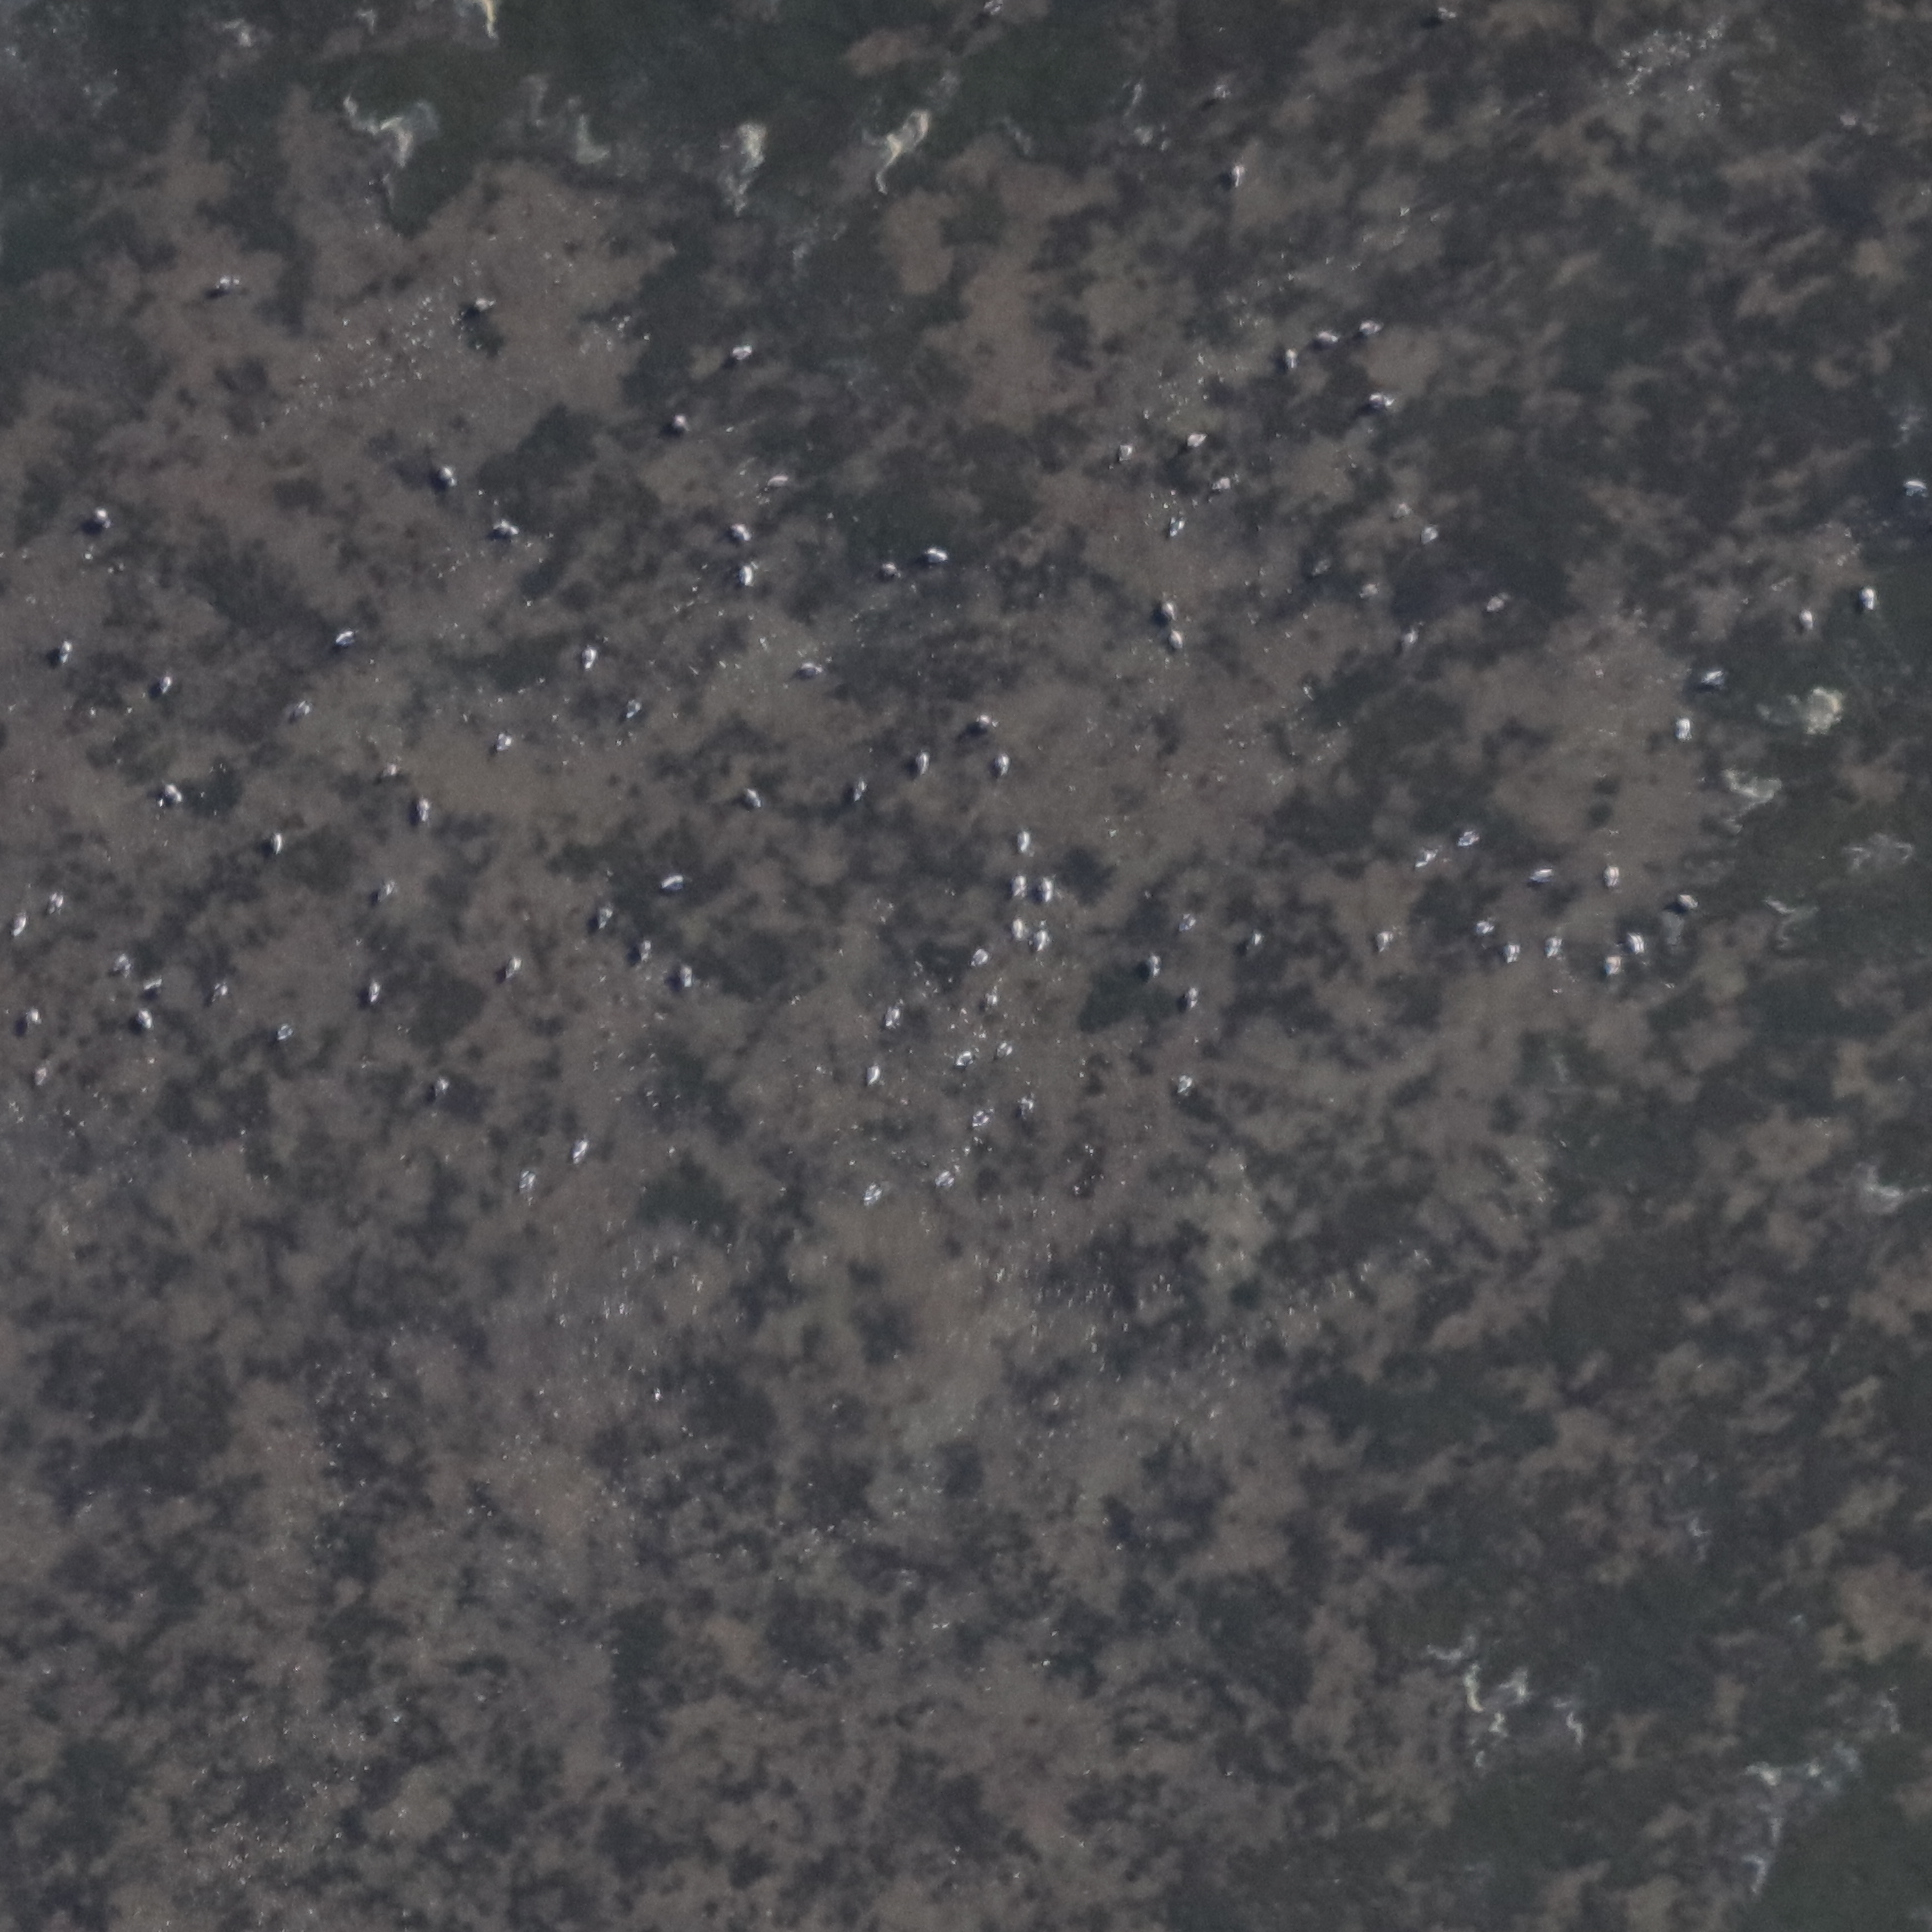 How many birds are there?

105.